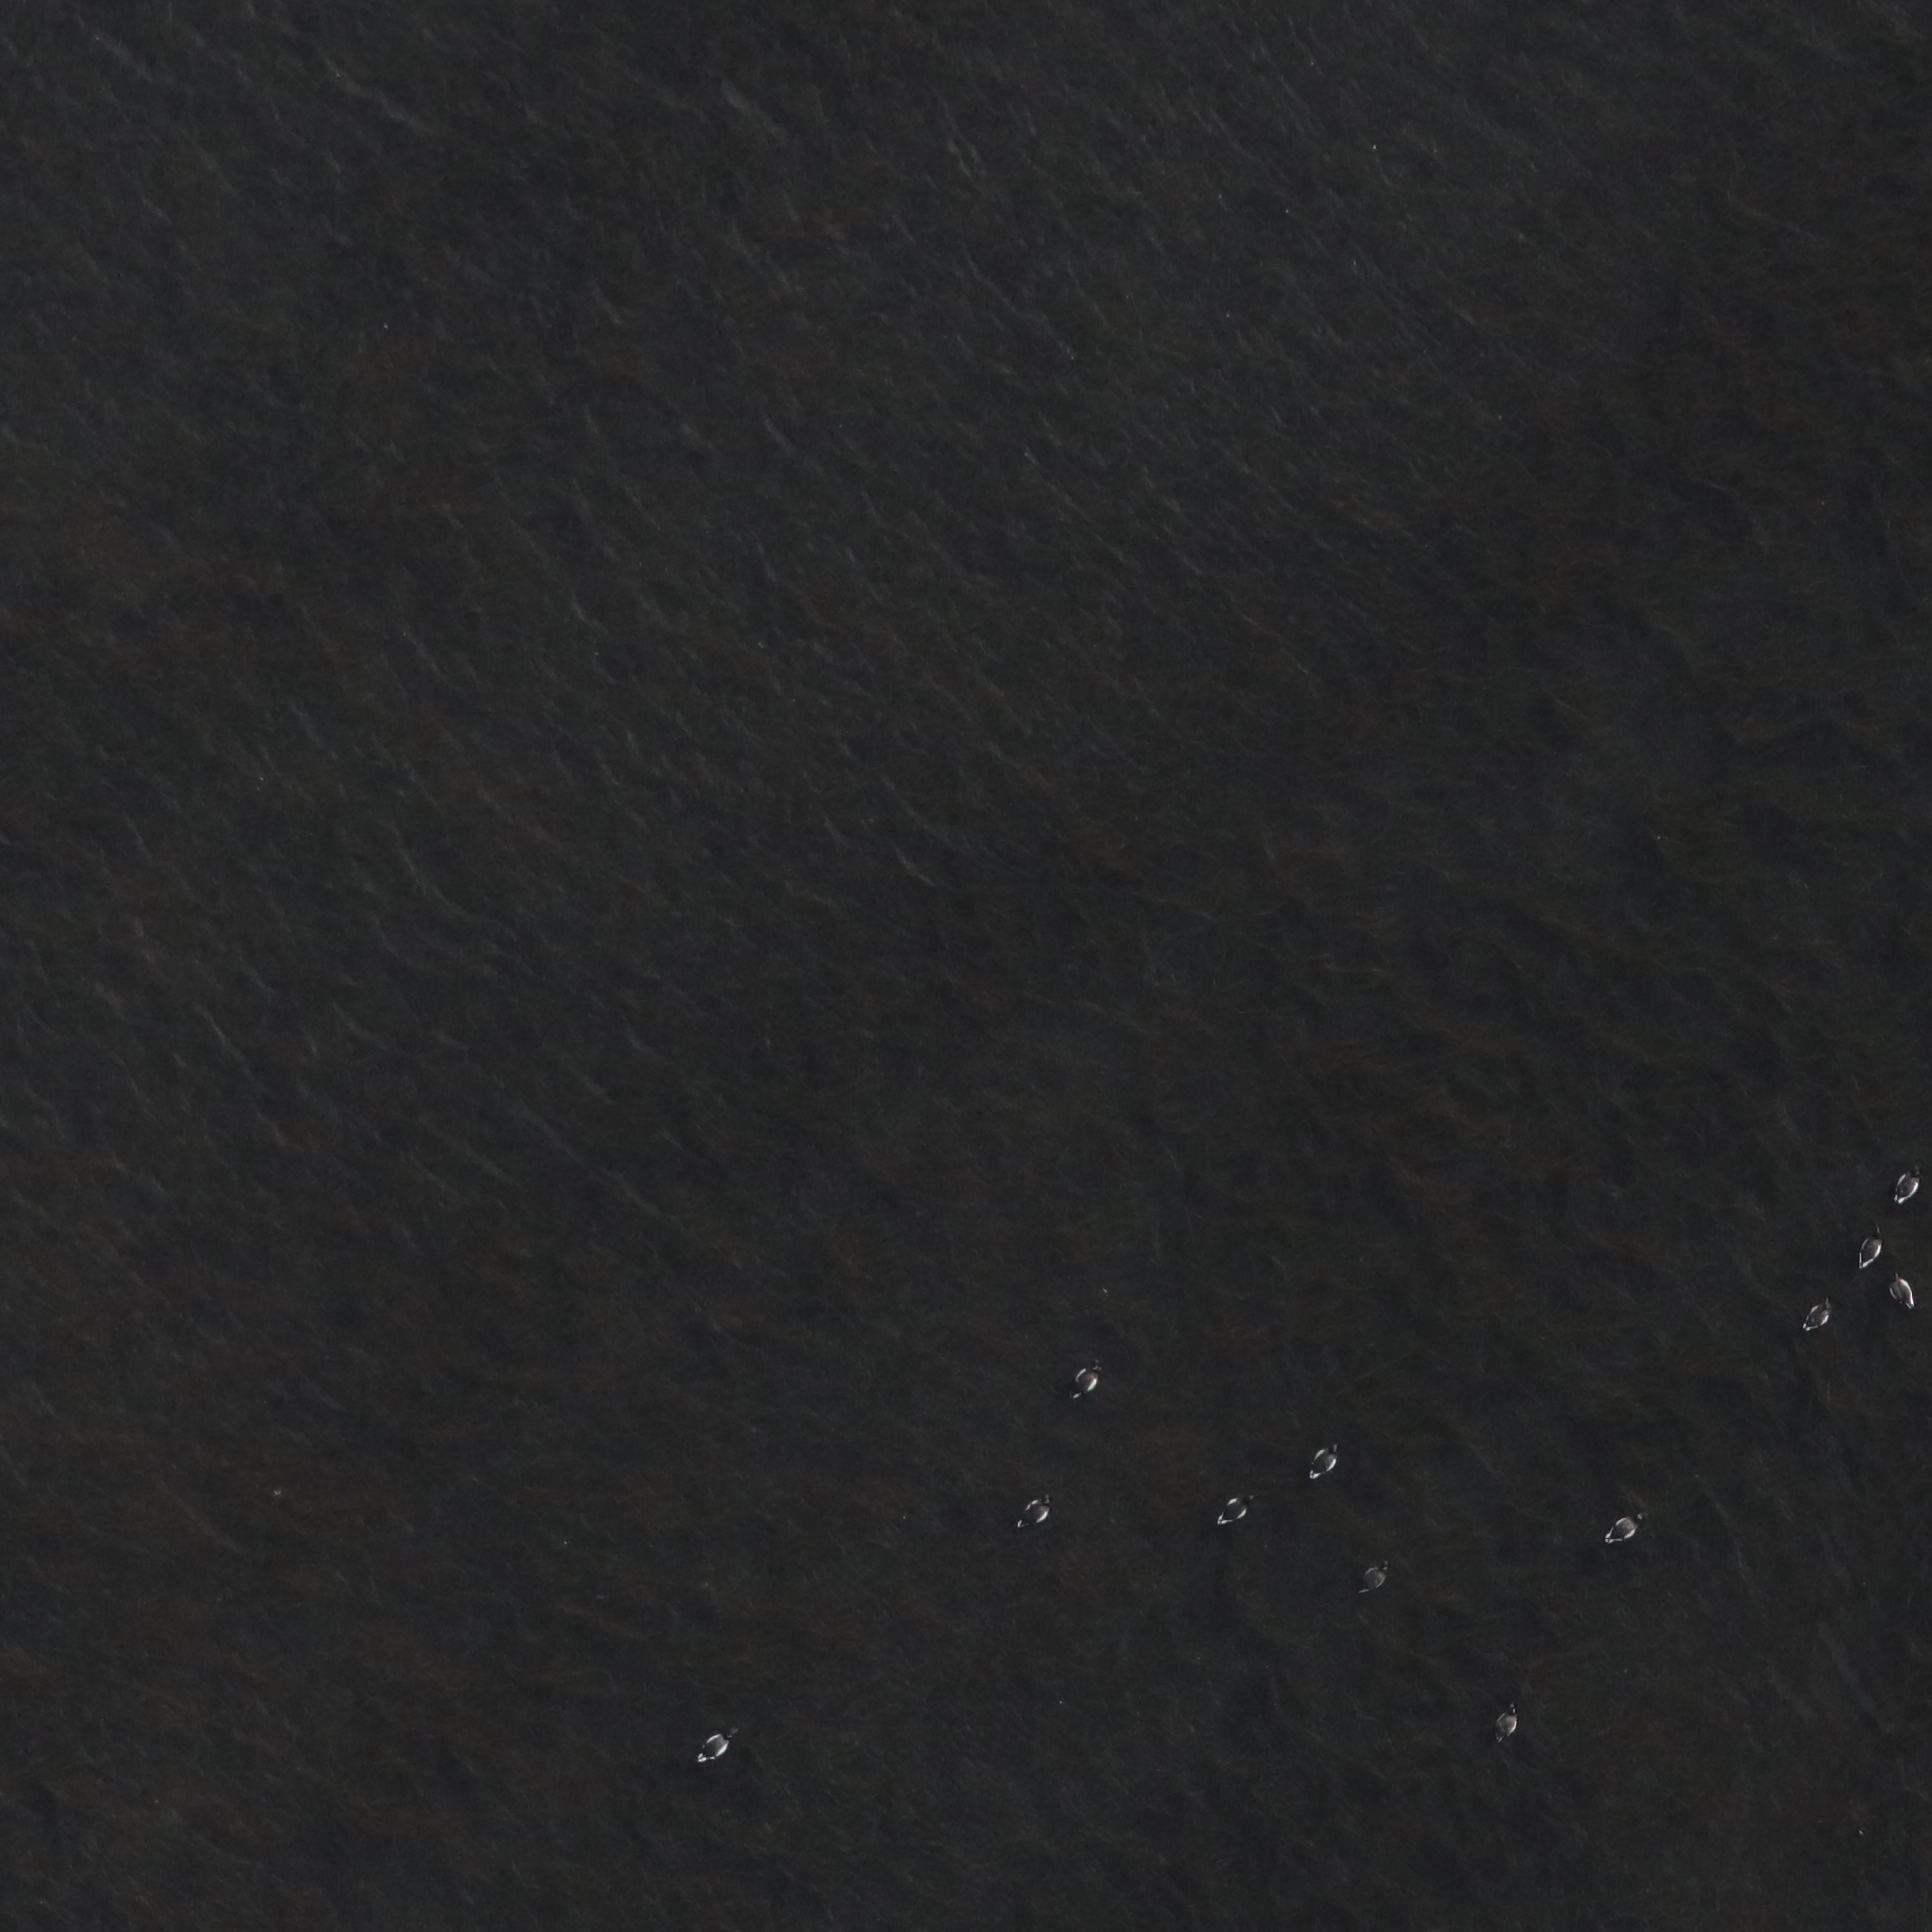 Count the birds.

12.